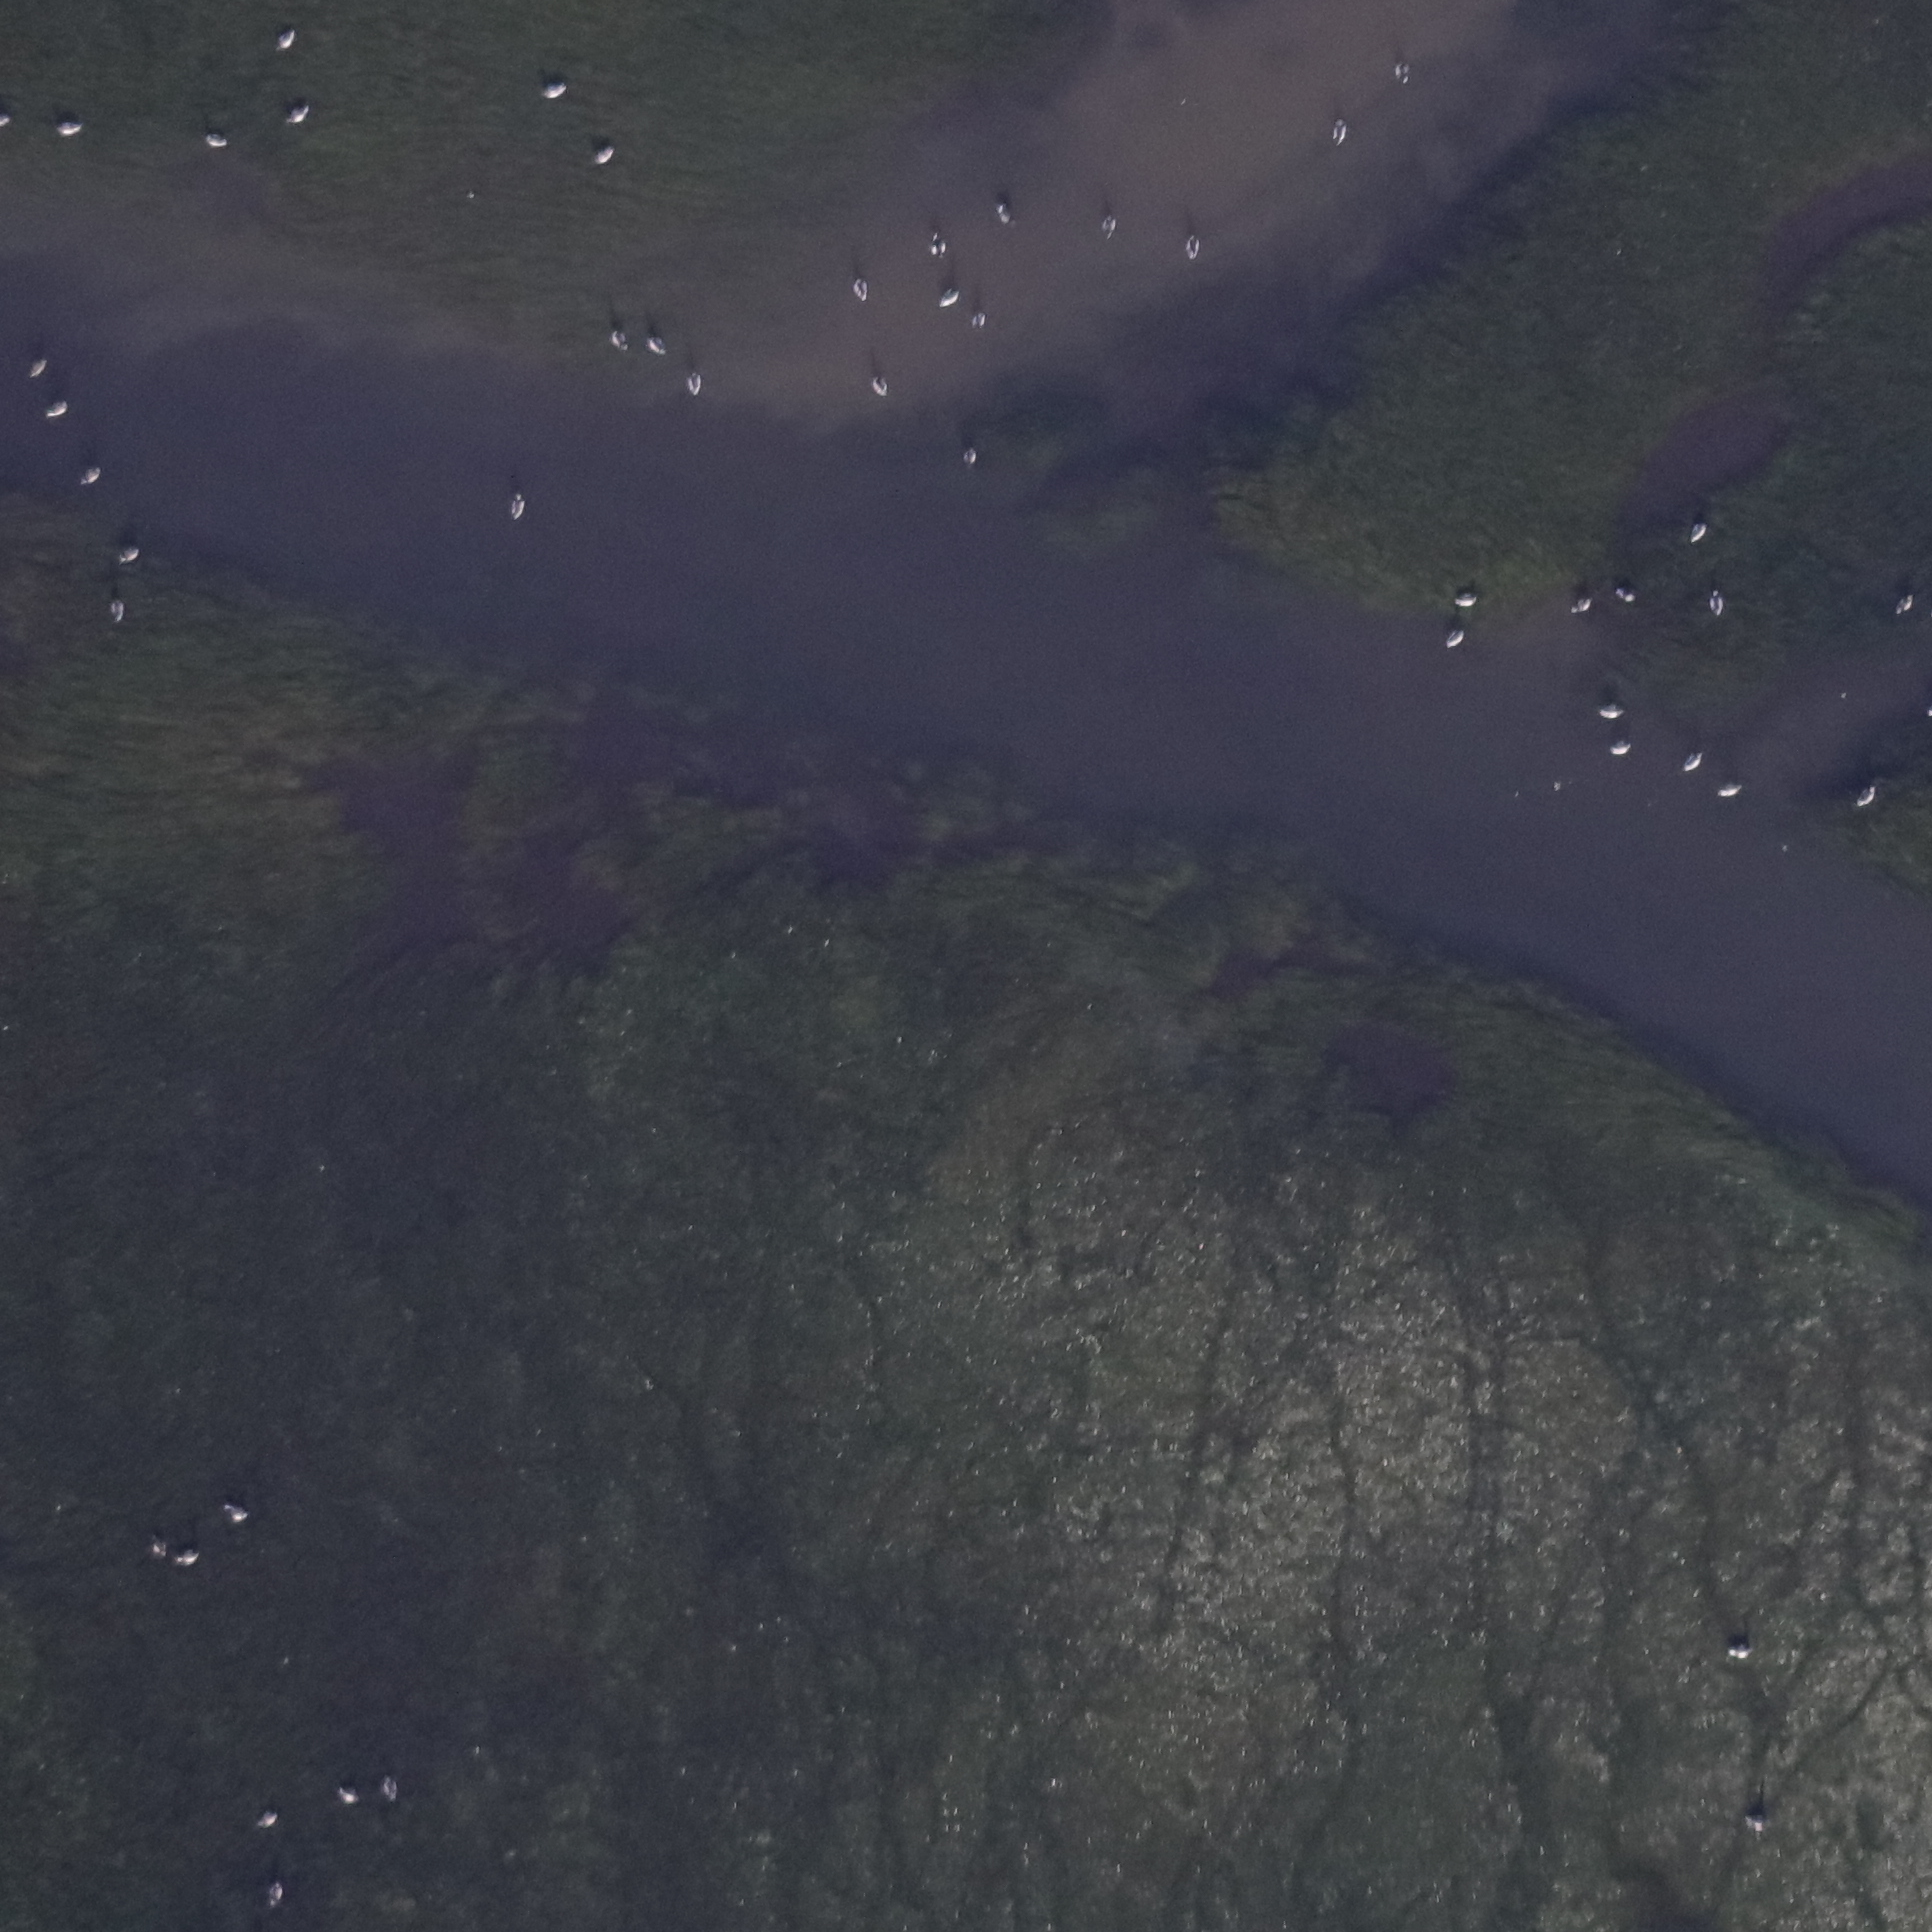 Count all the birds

47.